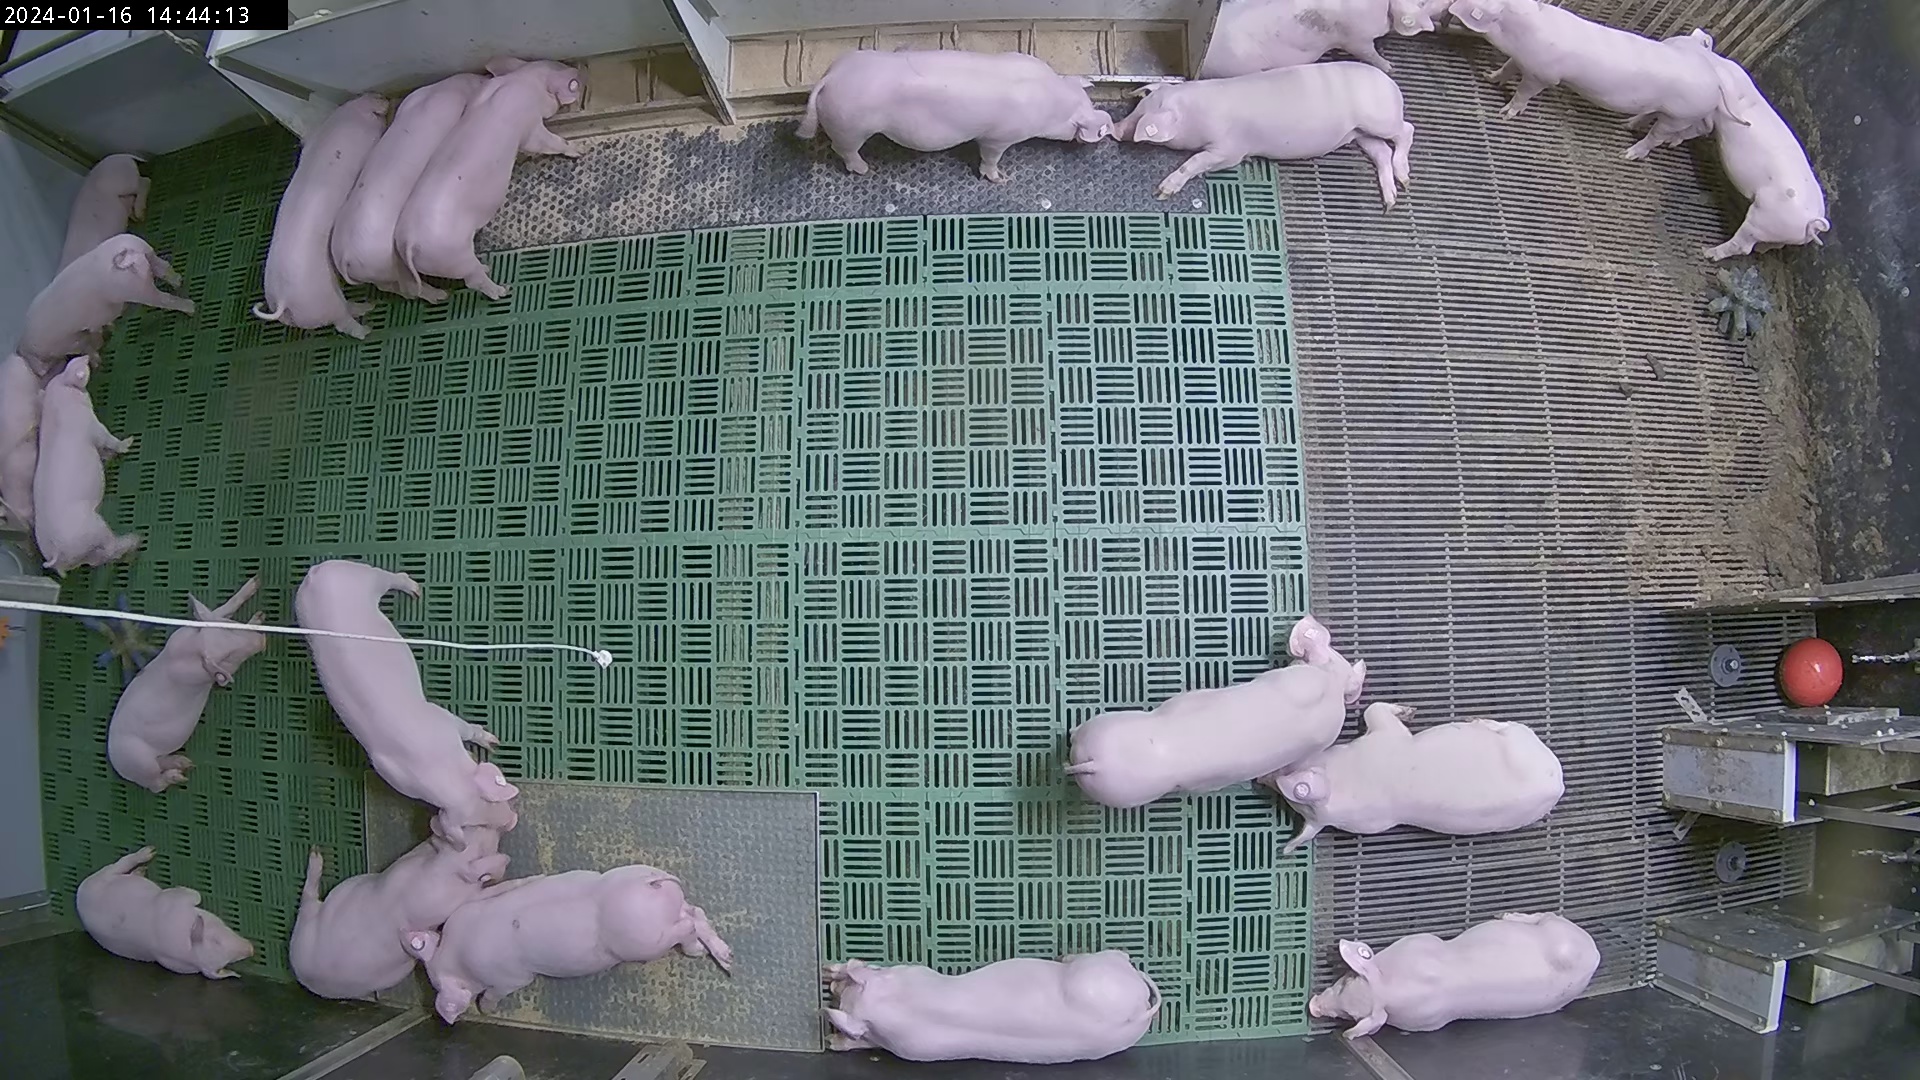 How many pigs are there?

21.